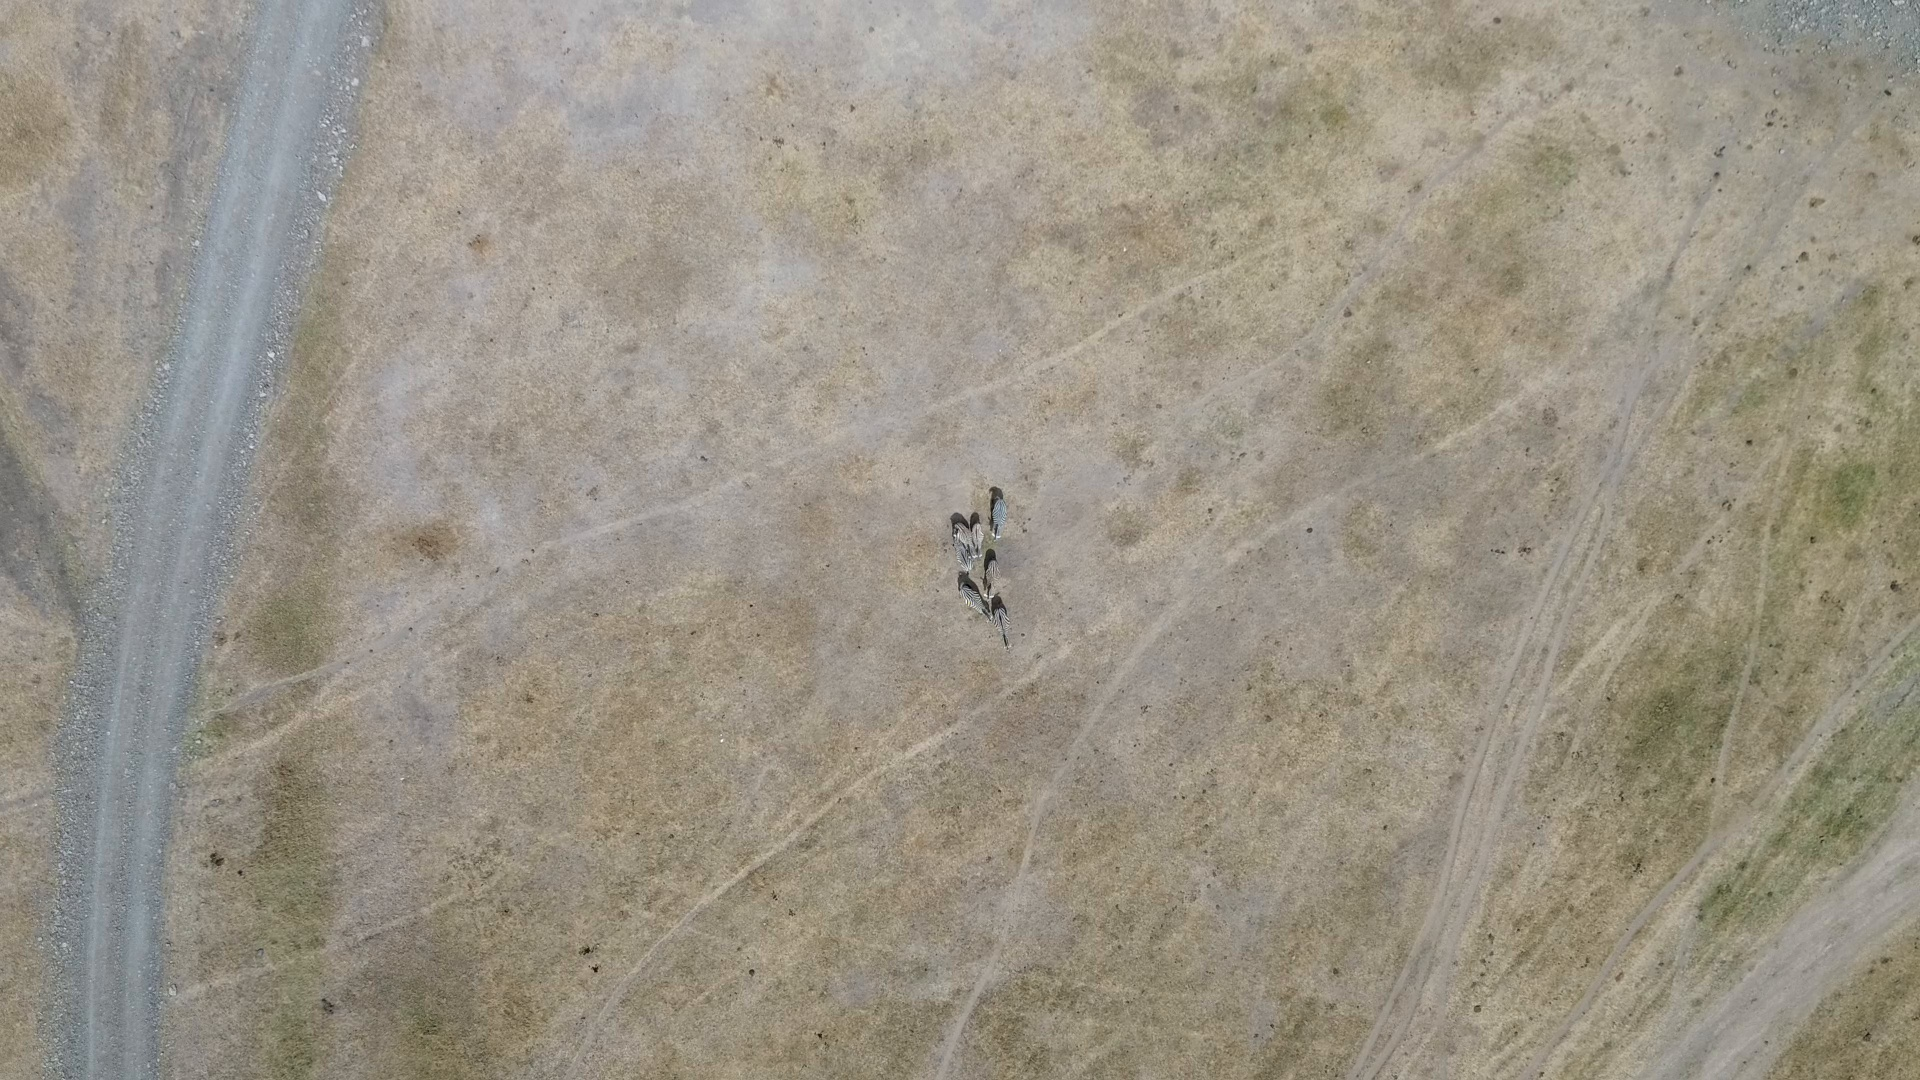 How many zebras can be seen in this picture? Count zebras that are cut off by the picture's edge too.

7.